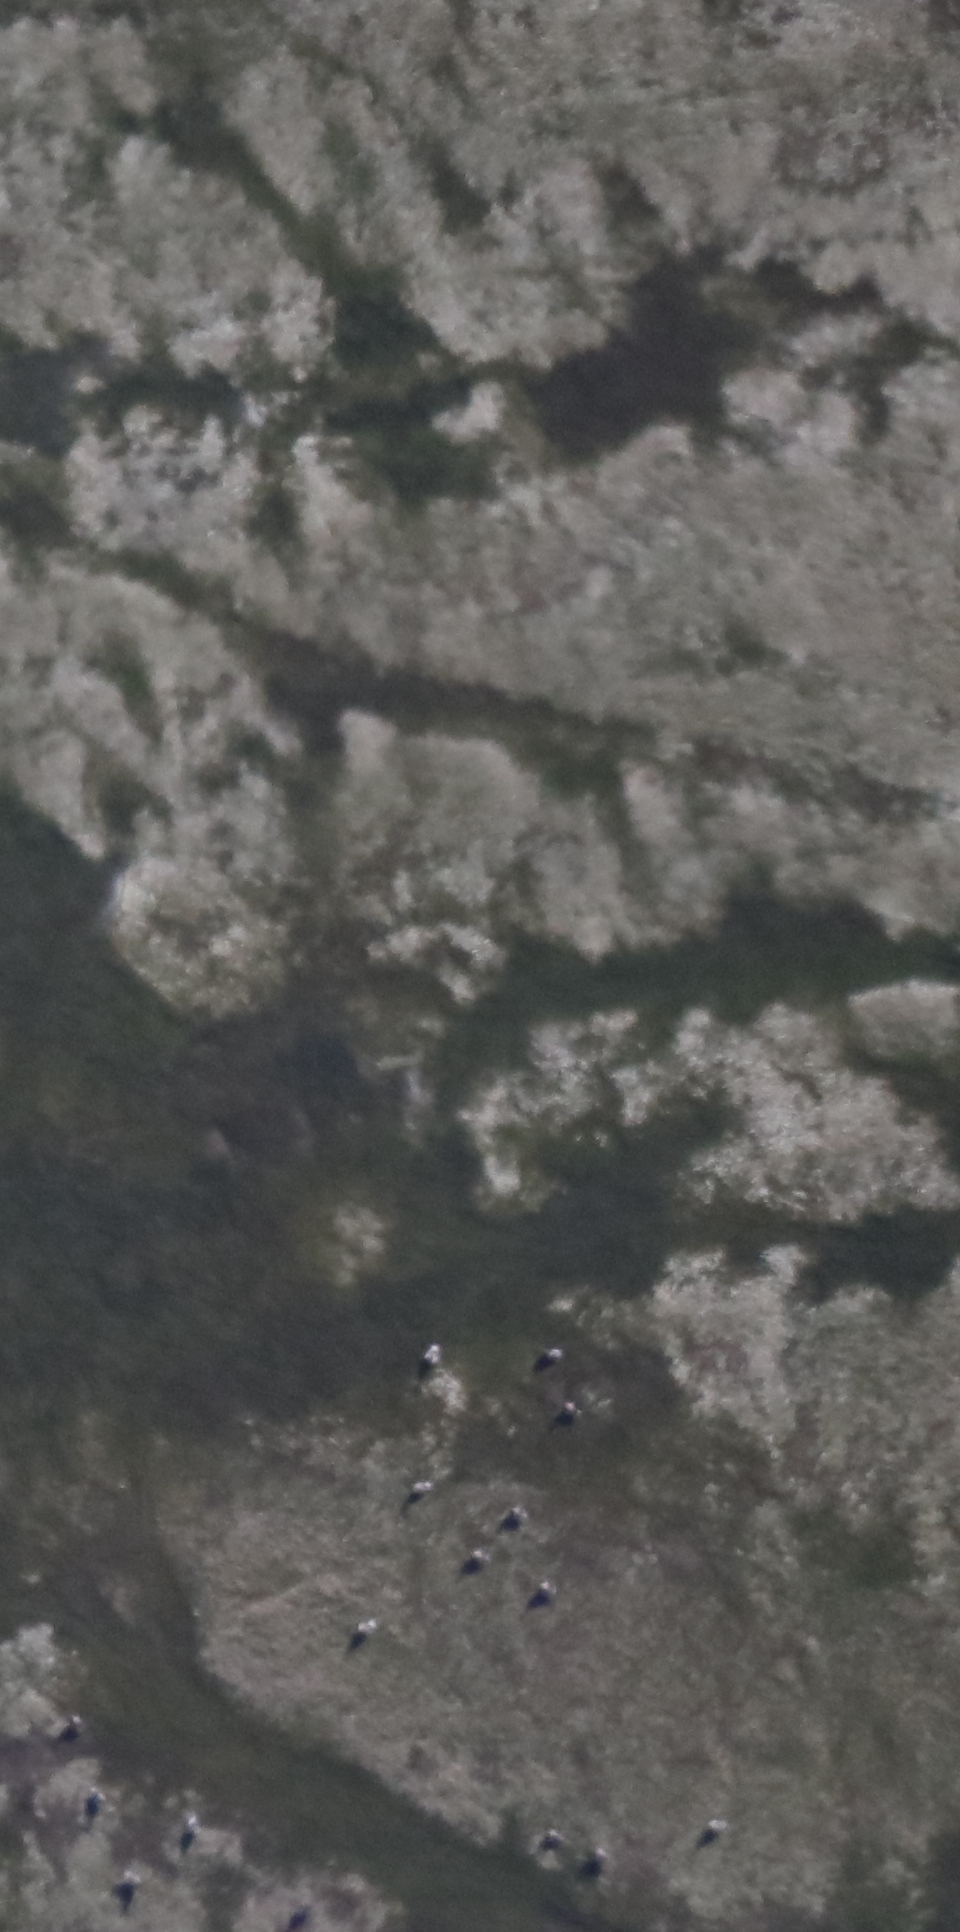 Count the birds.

16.